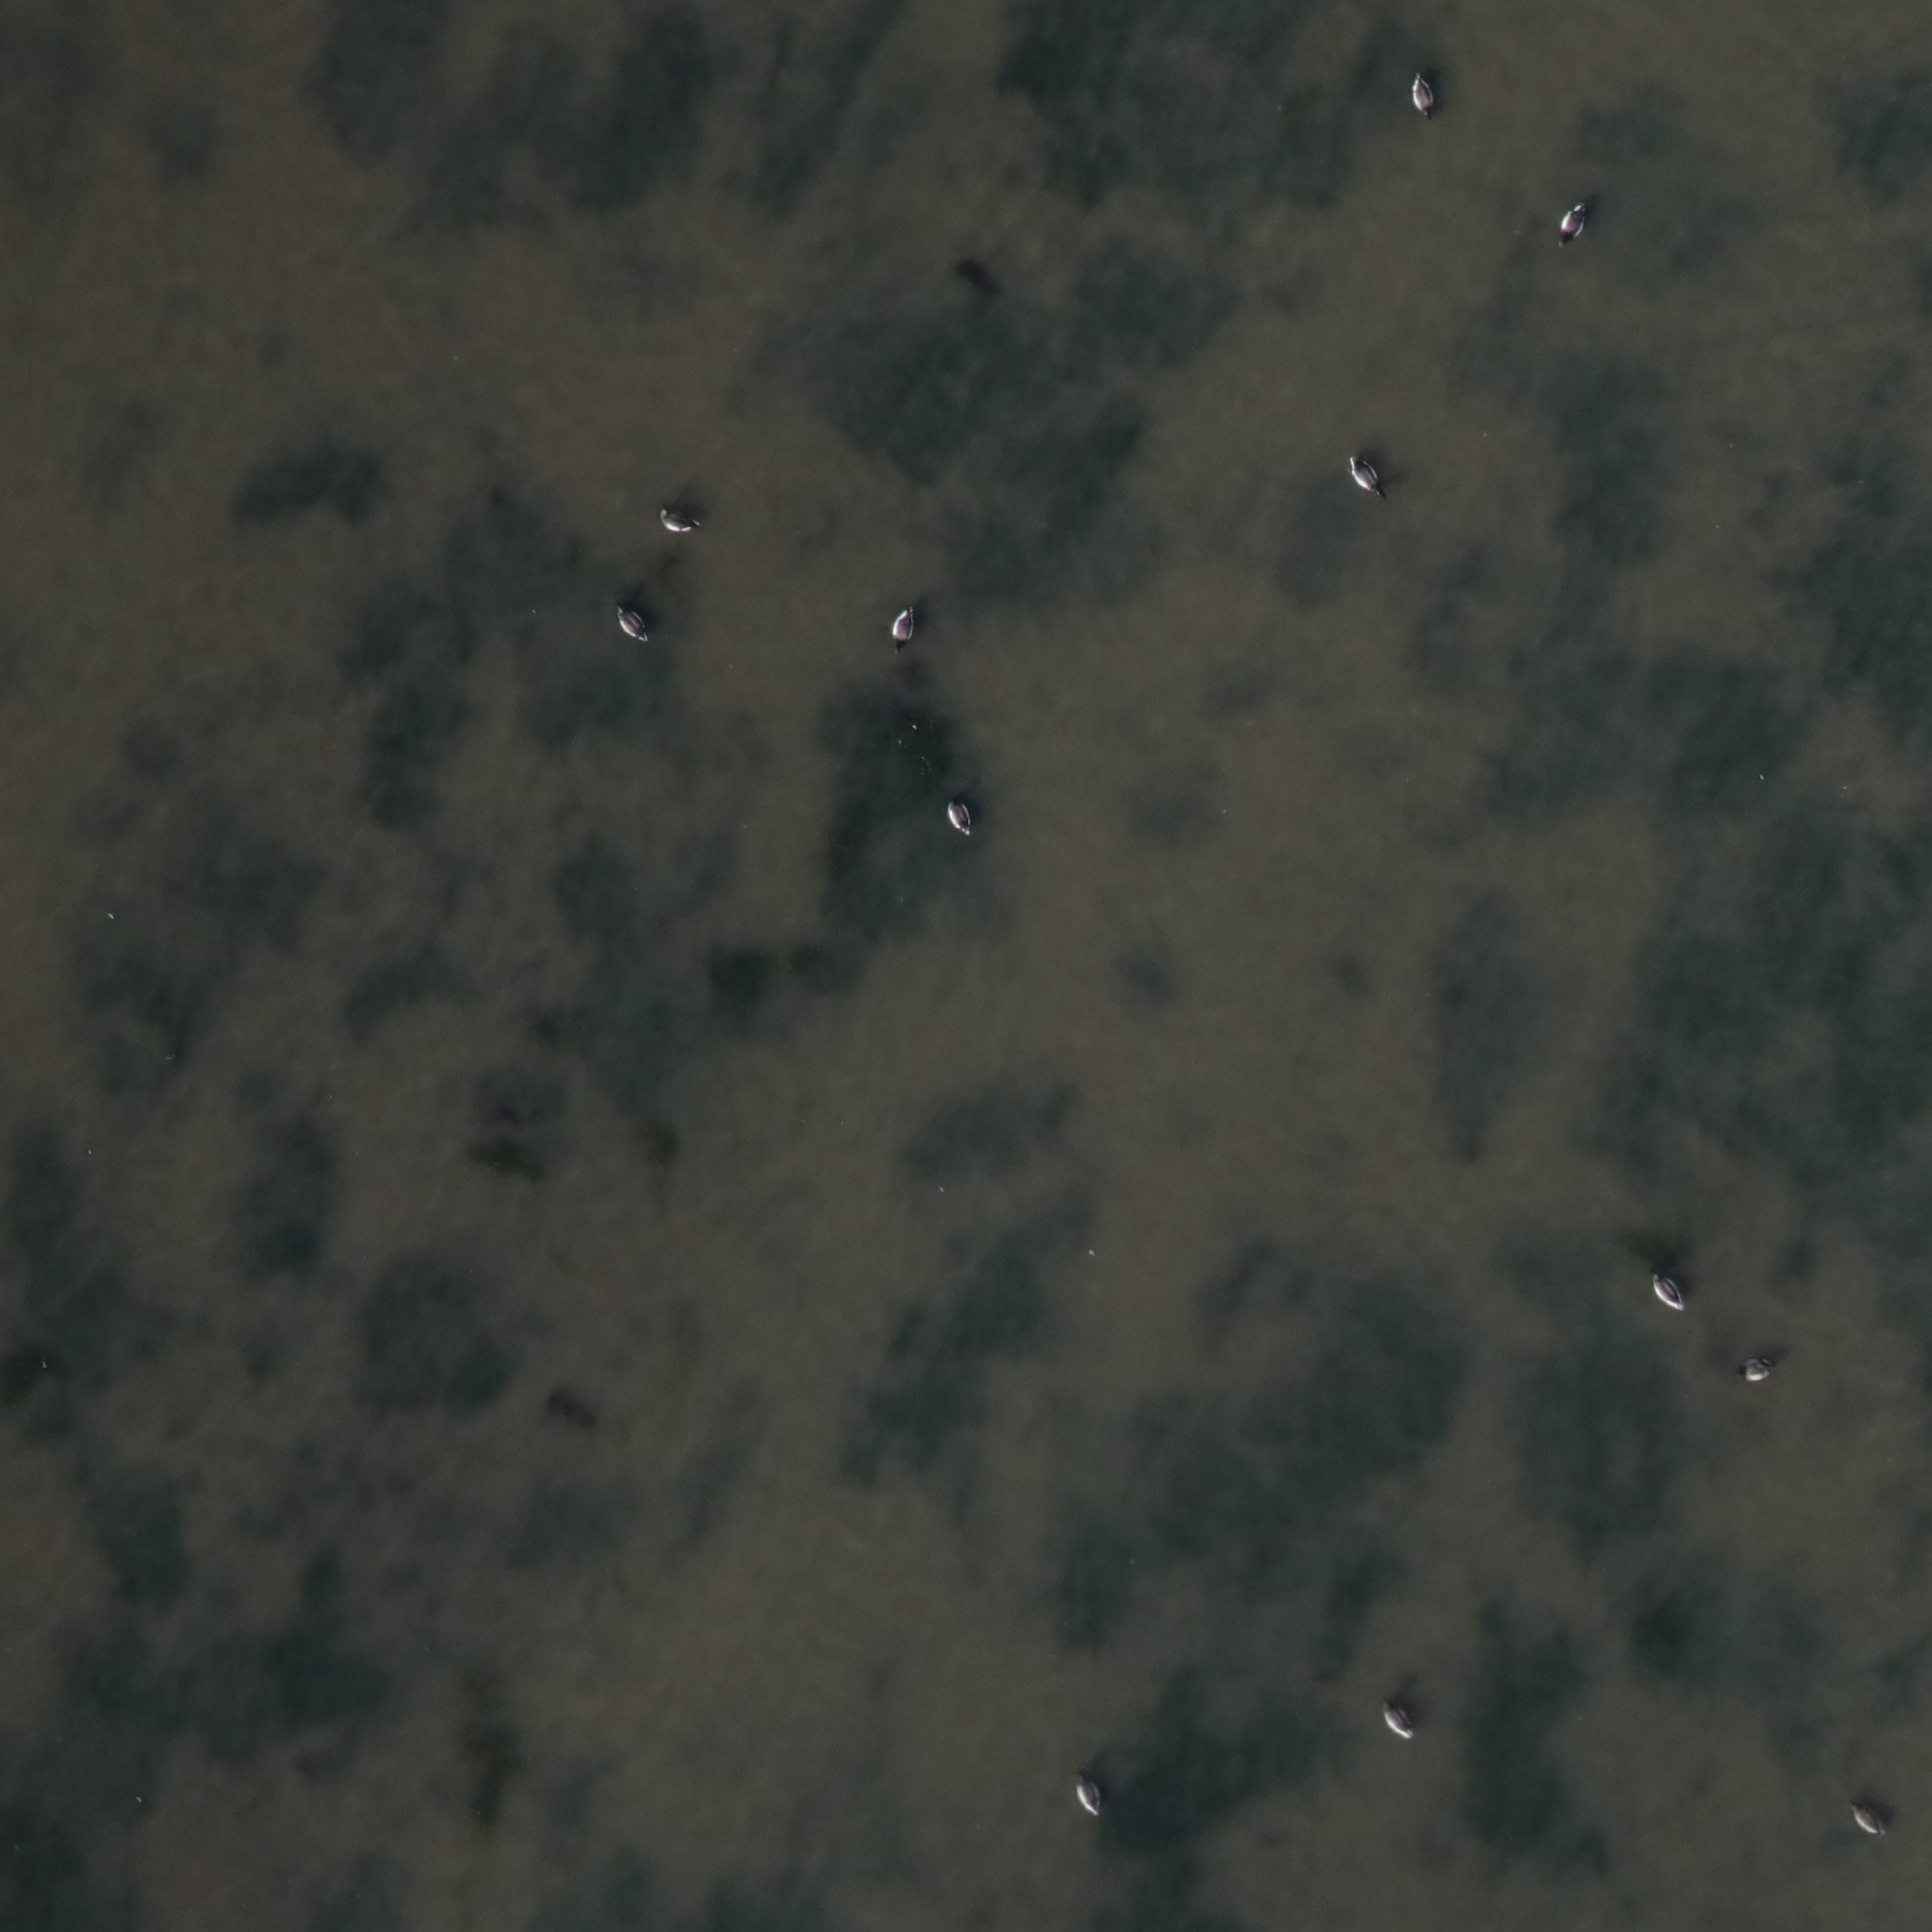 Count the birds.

12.